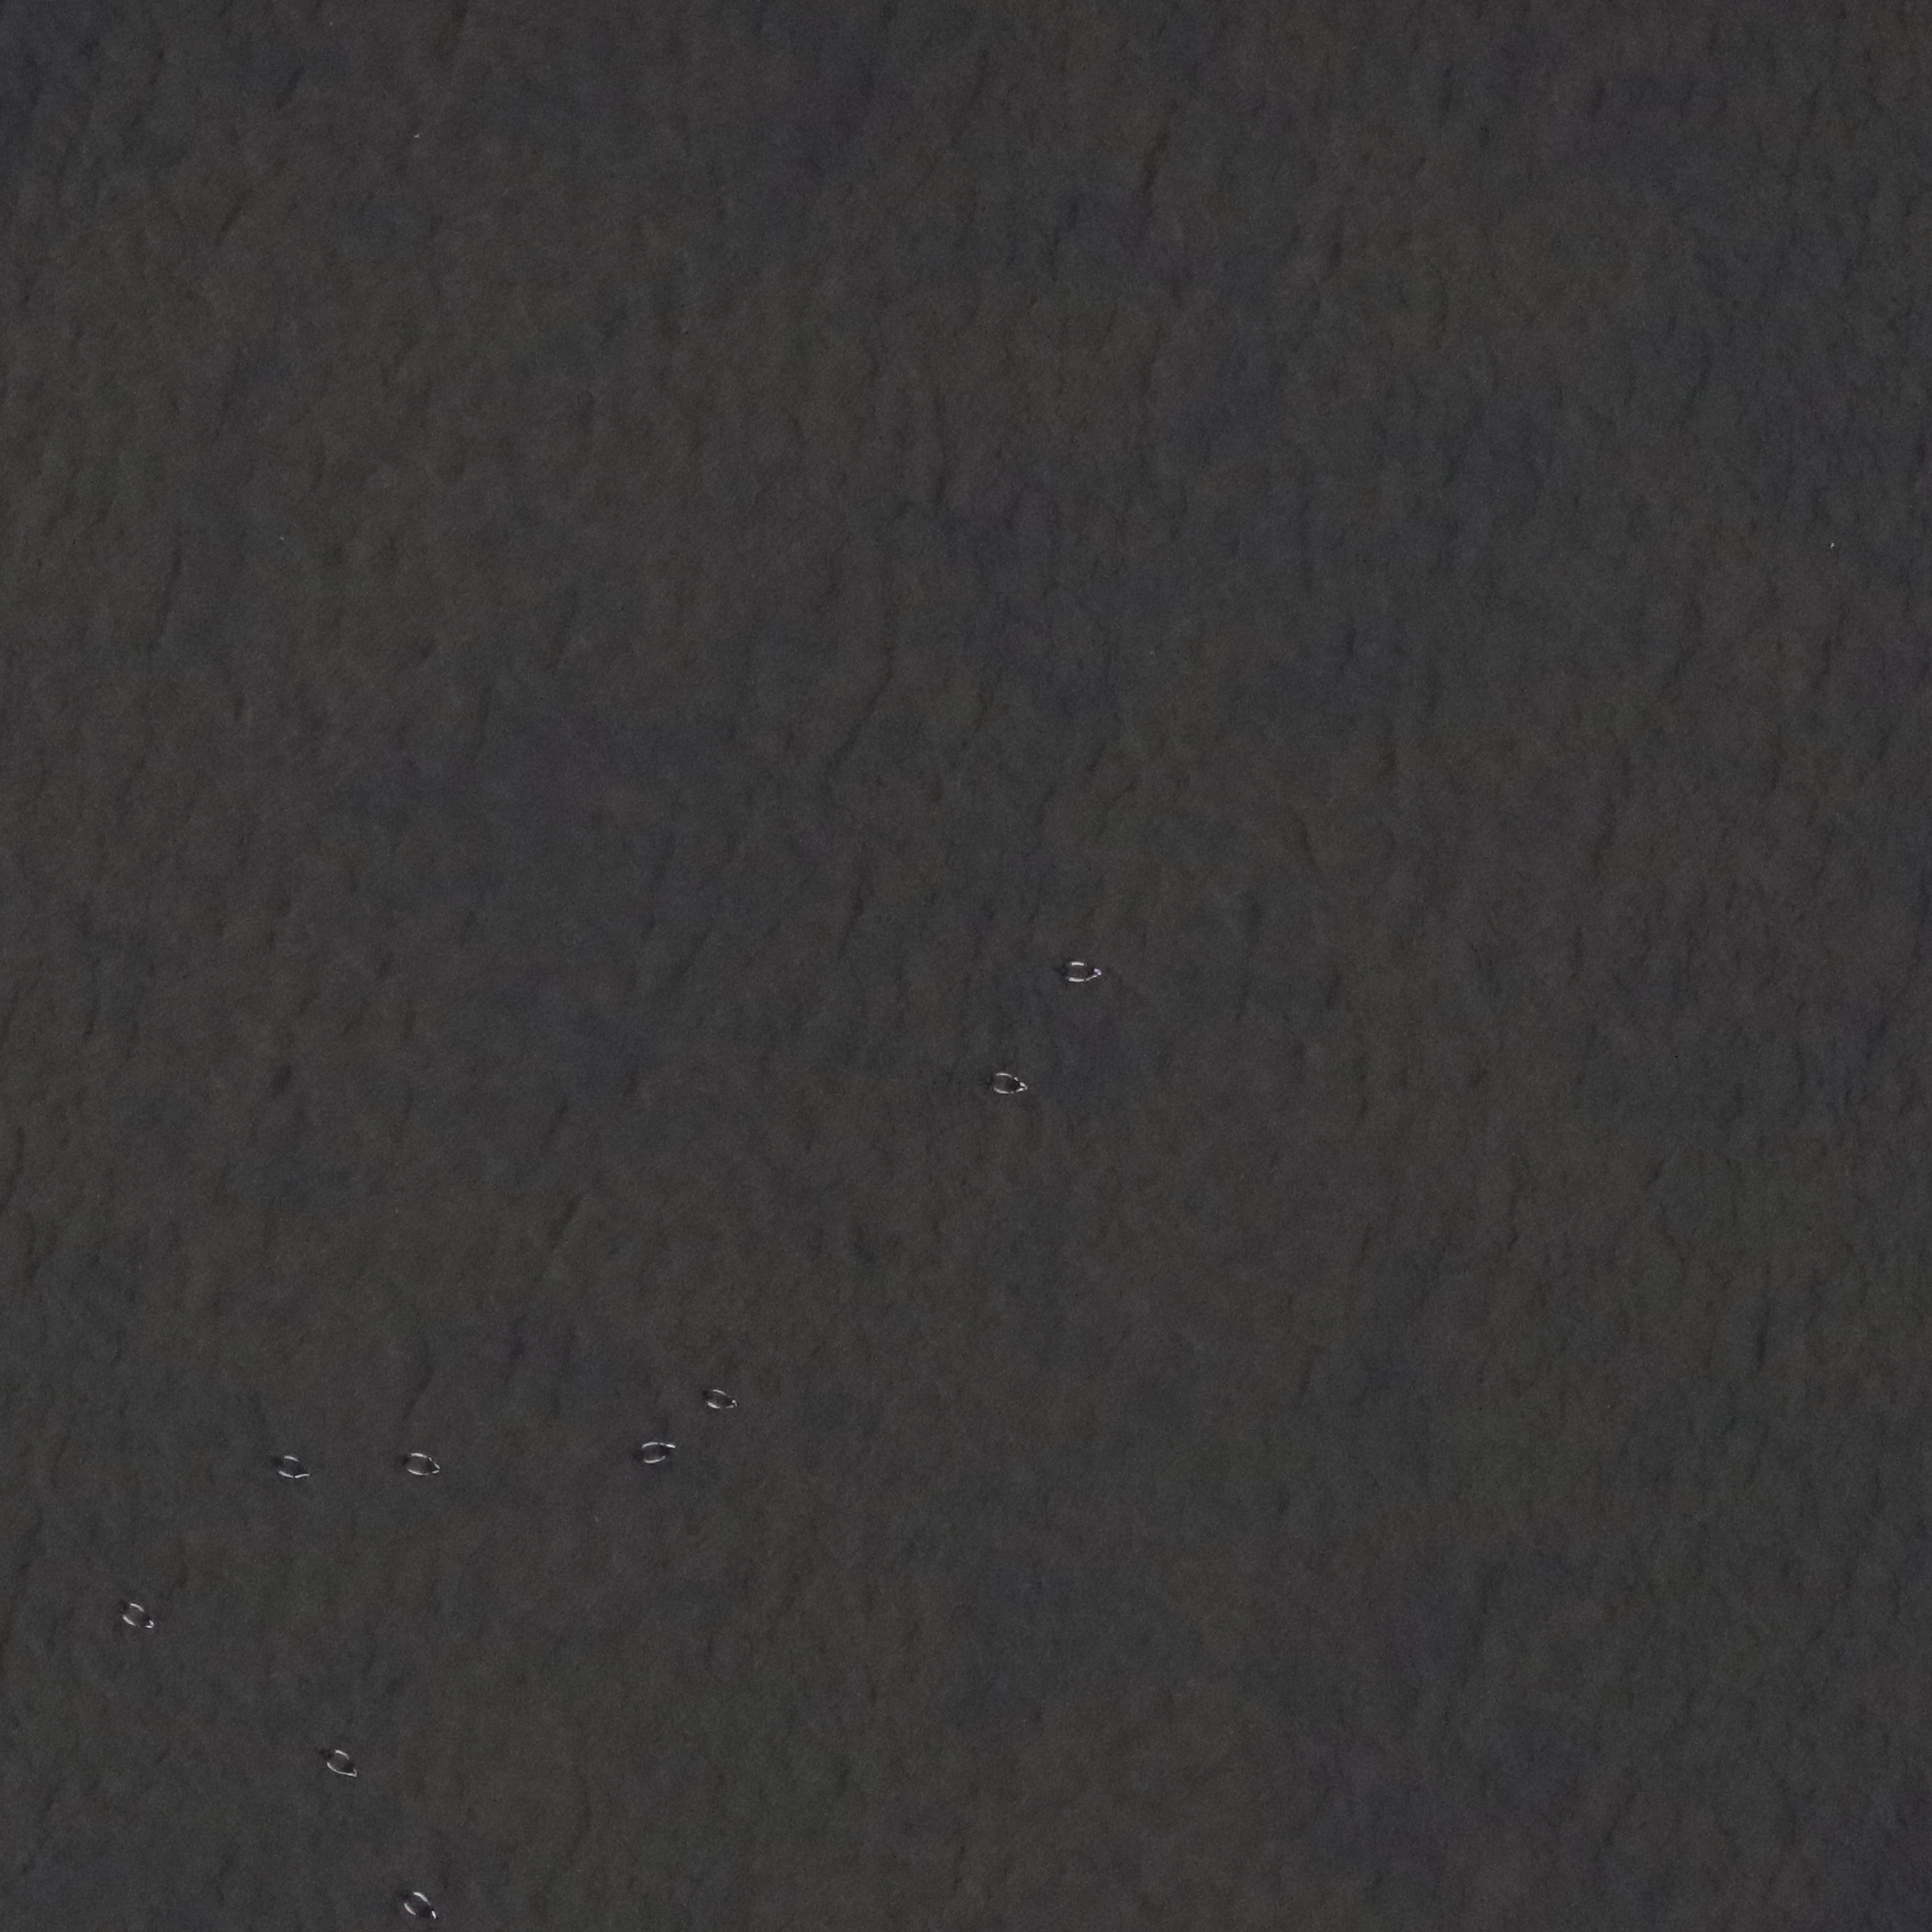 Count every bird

9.